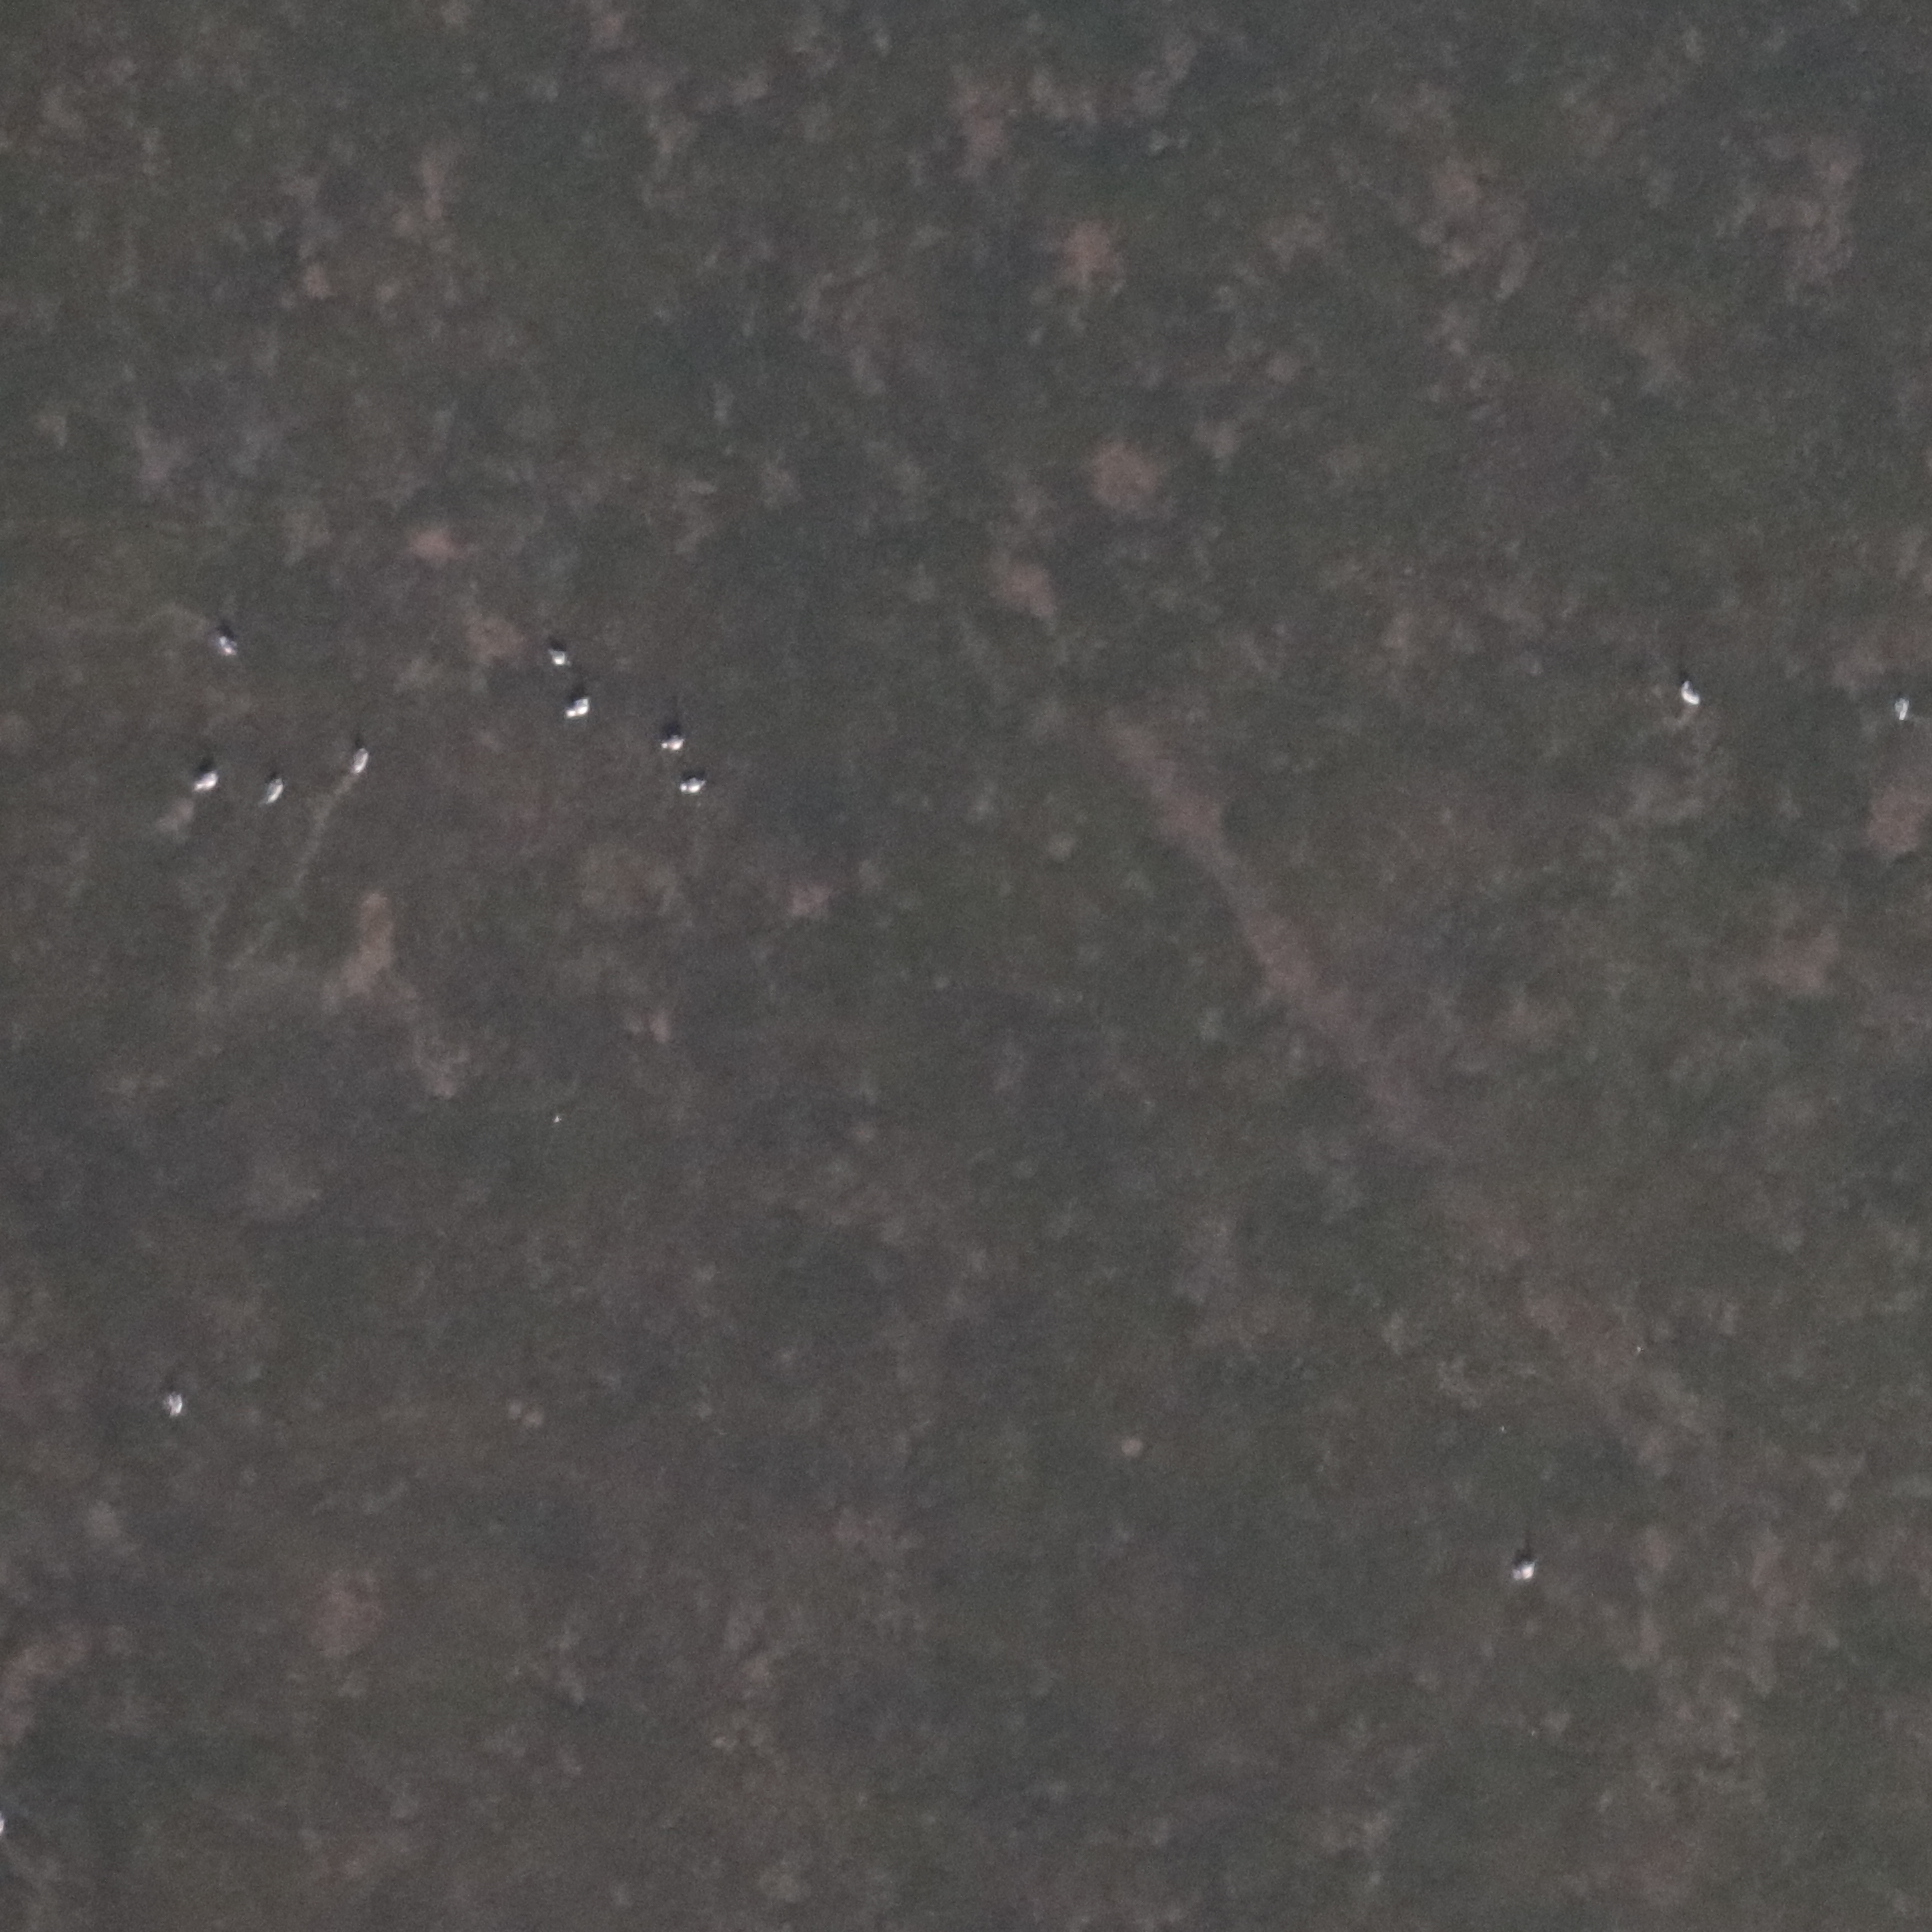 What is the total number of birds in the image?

12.